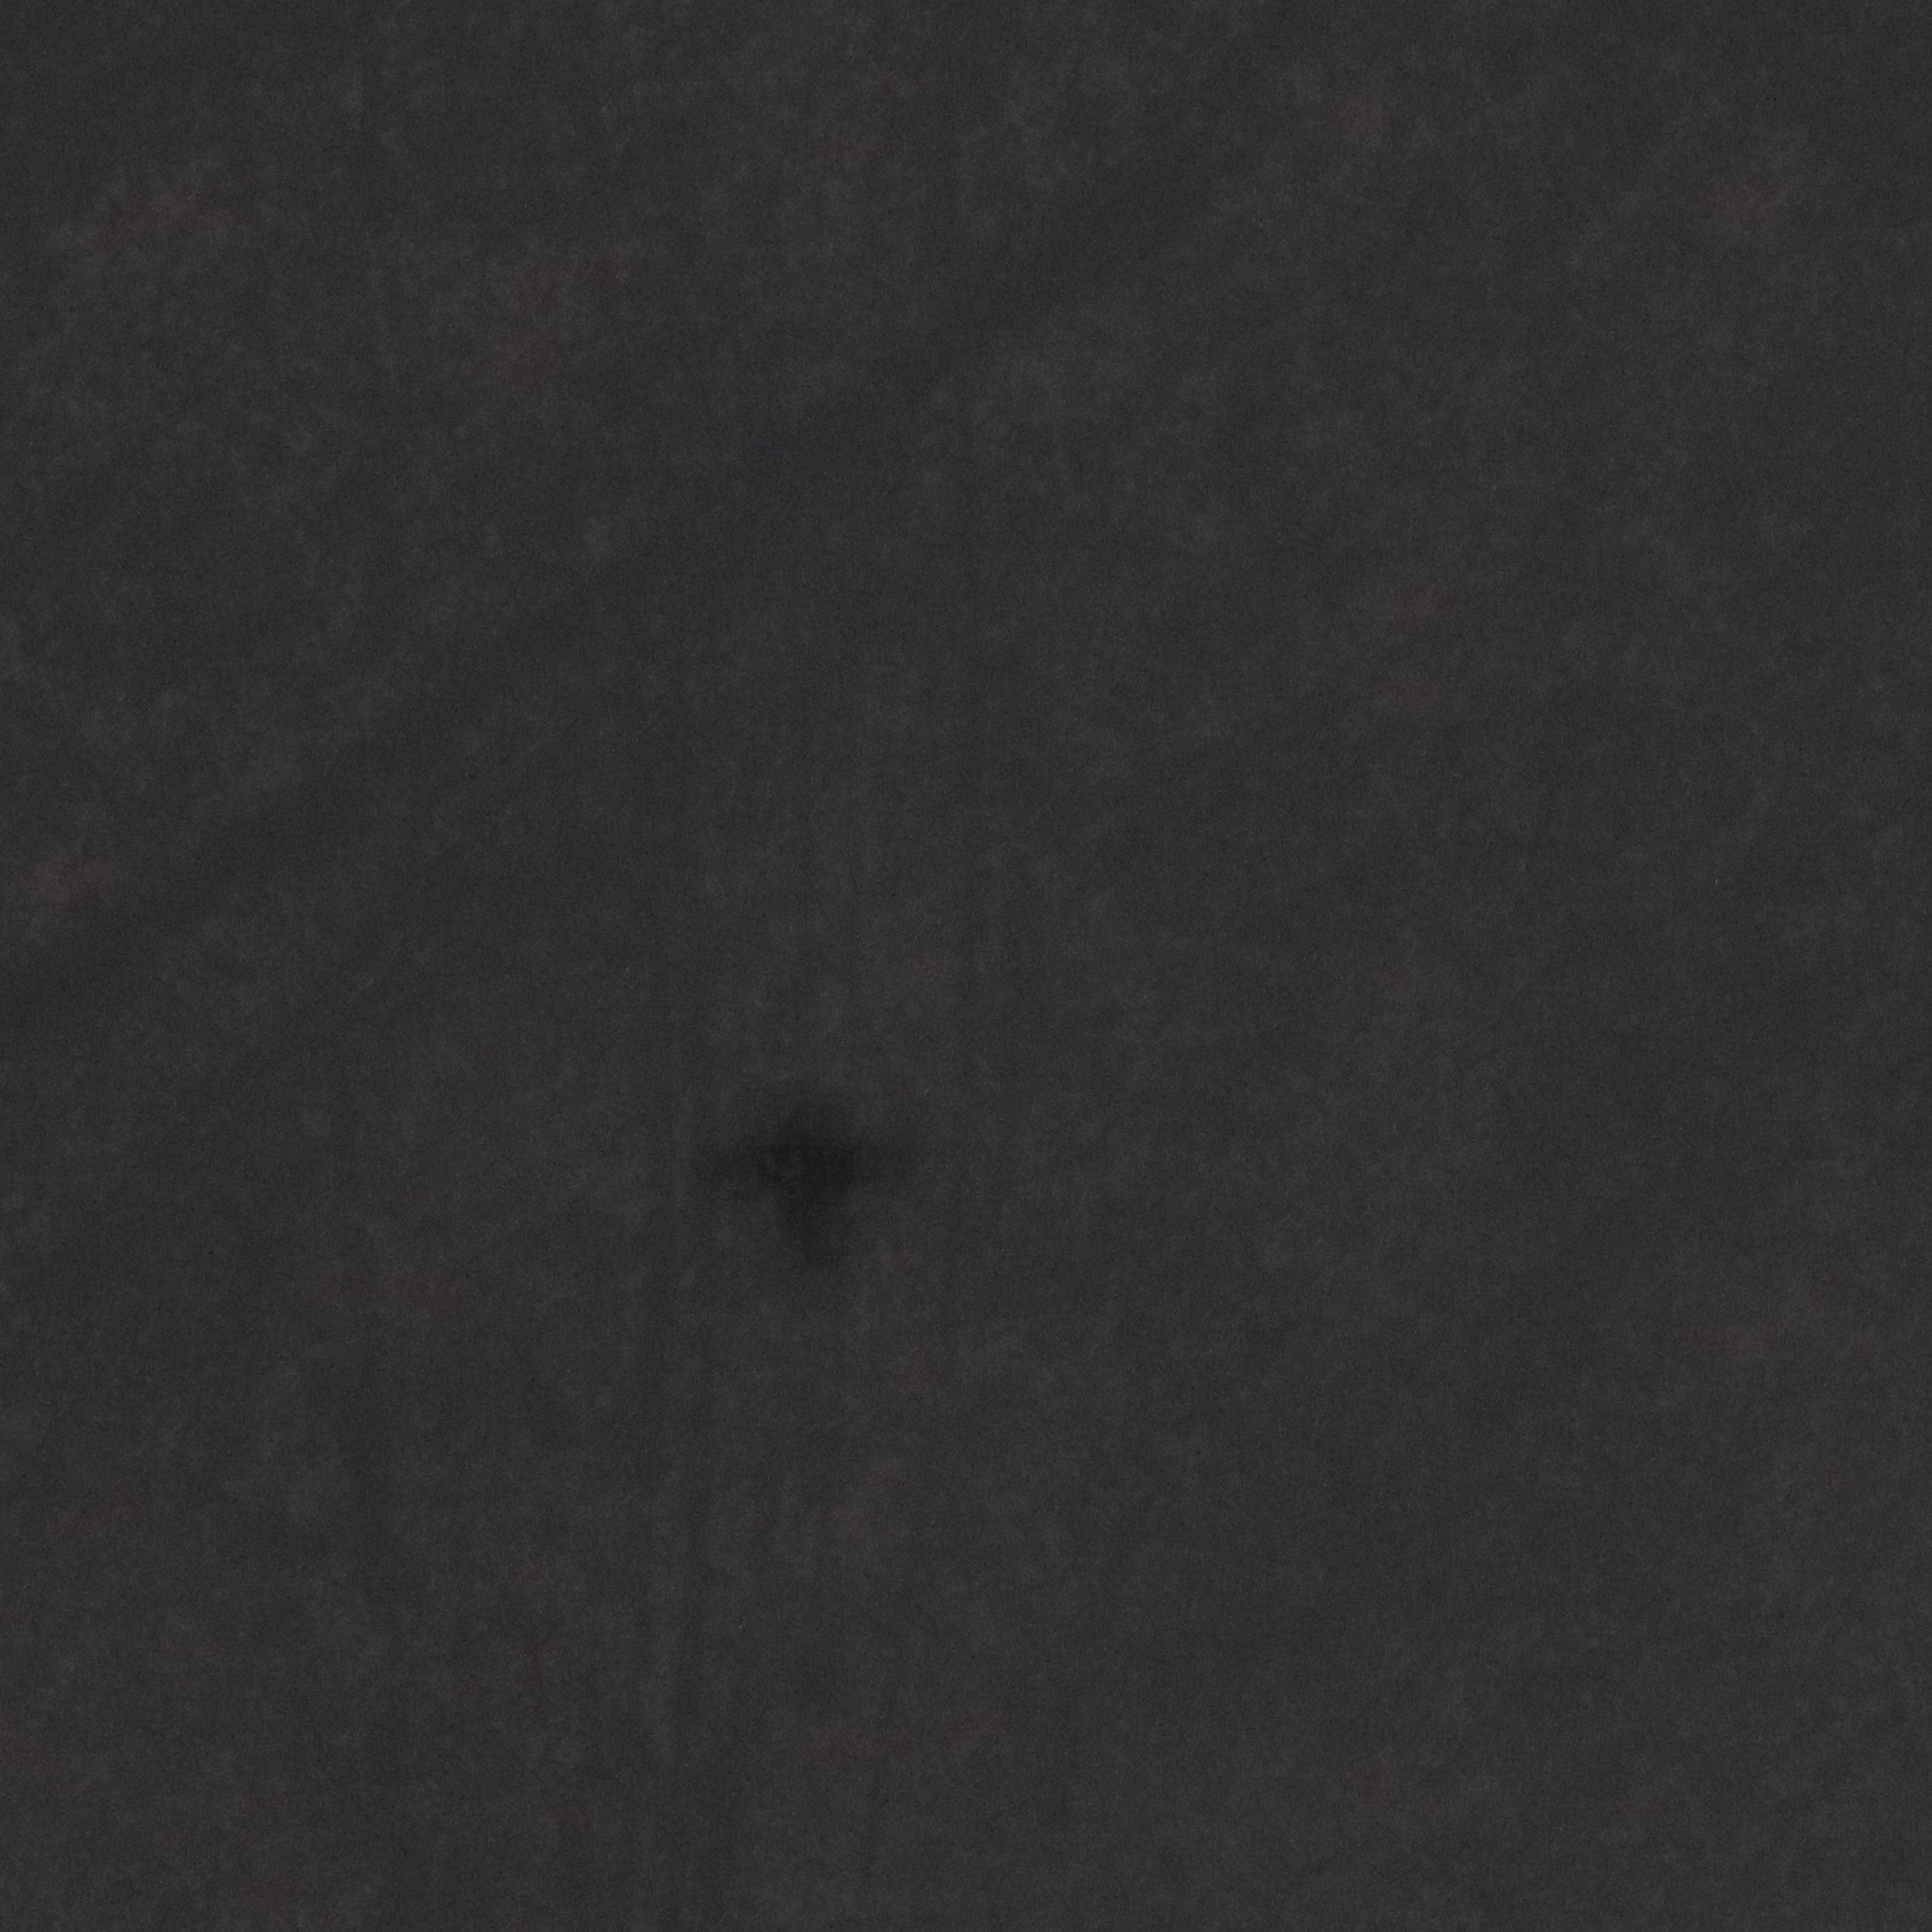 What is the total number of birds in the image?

0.